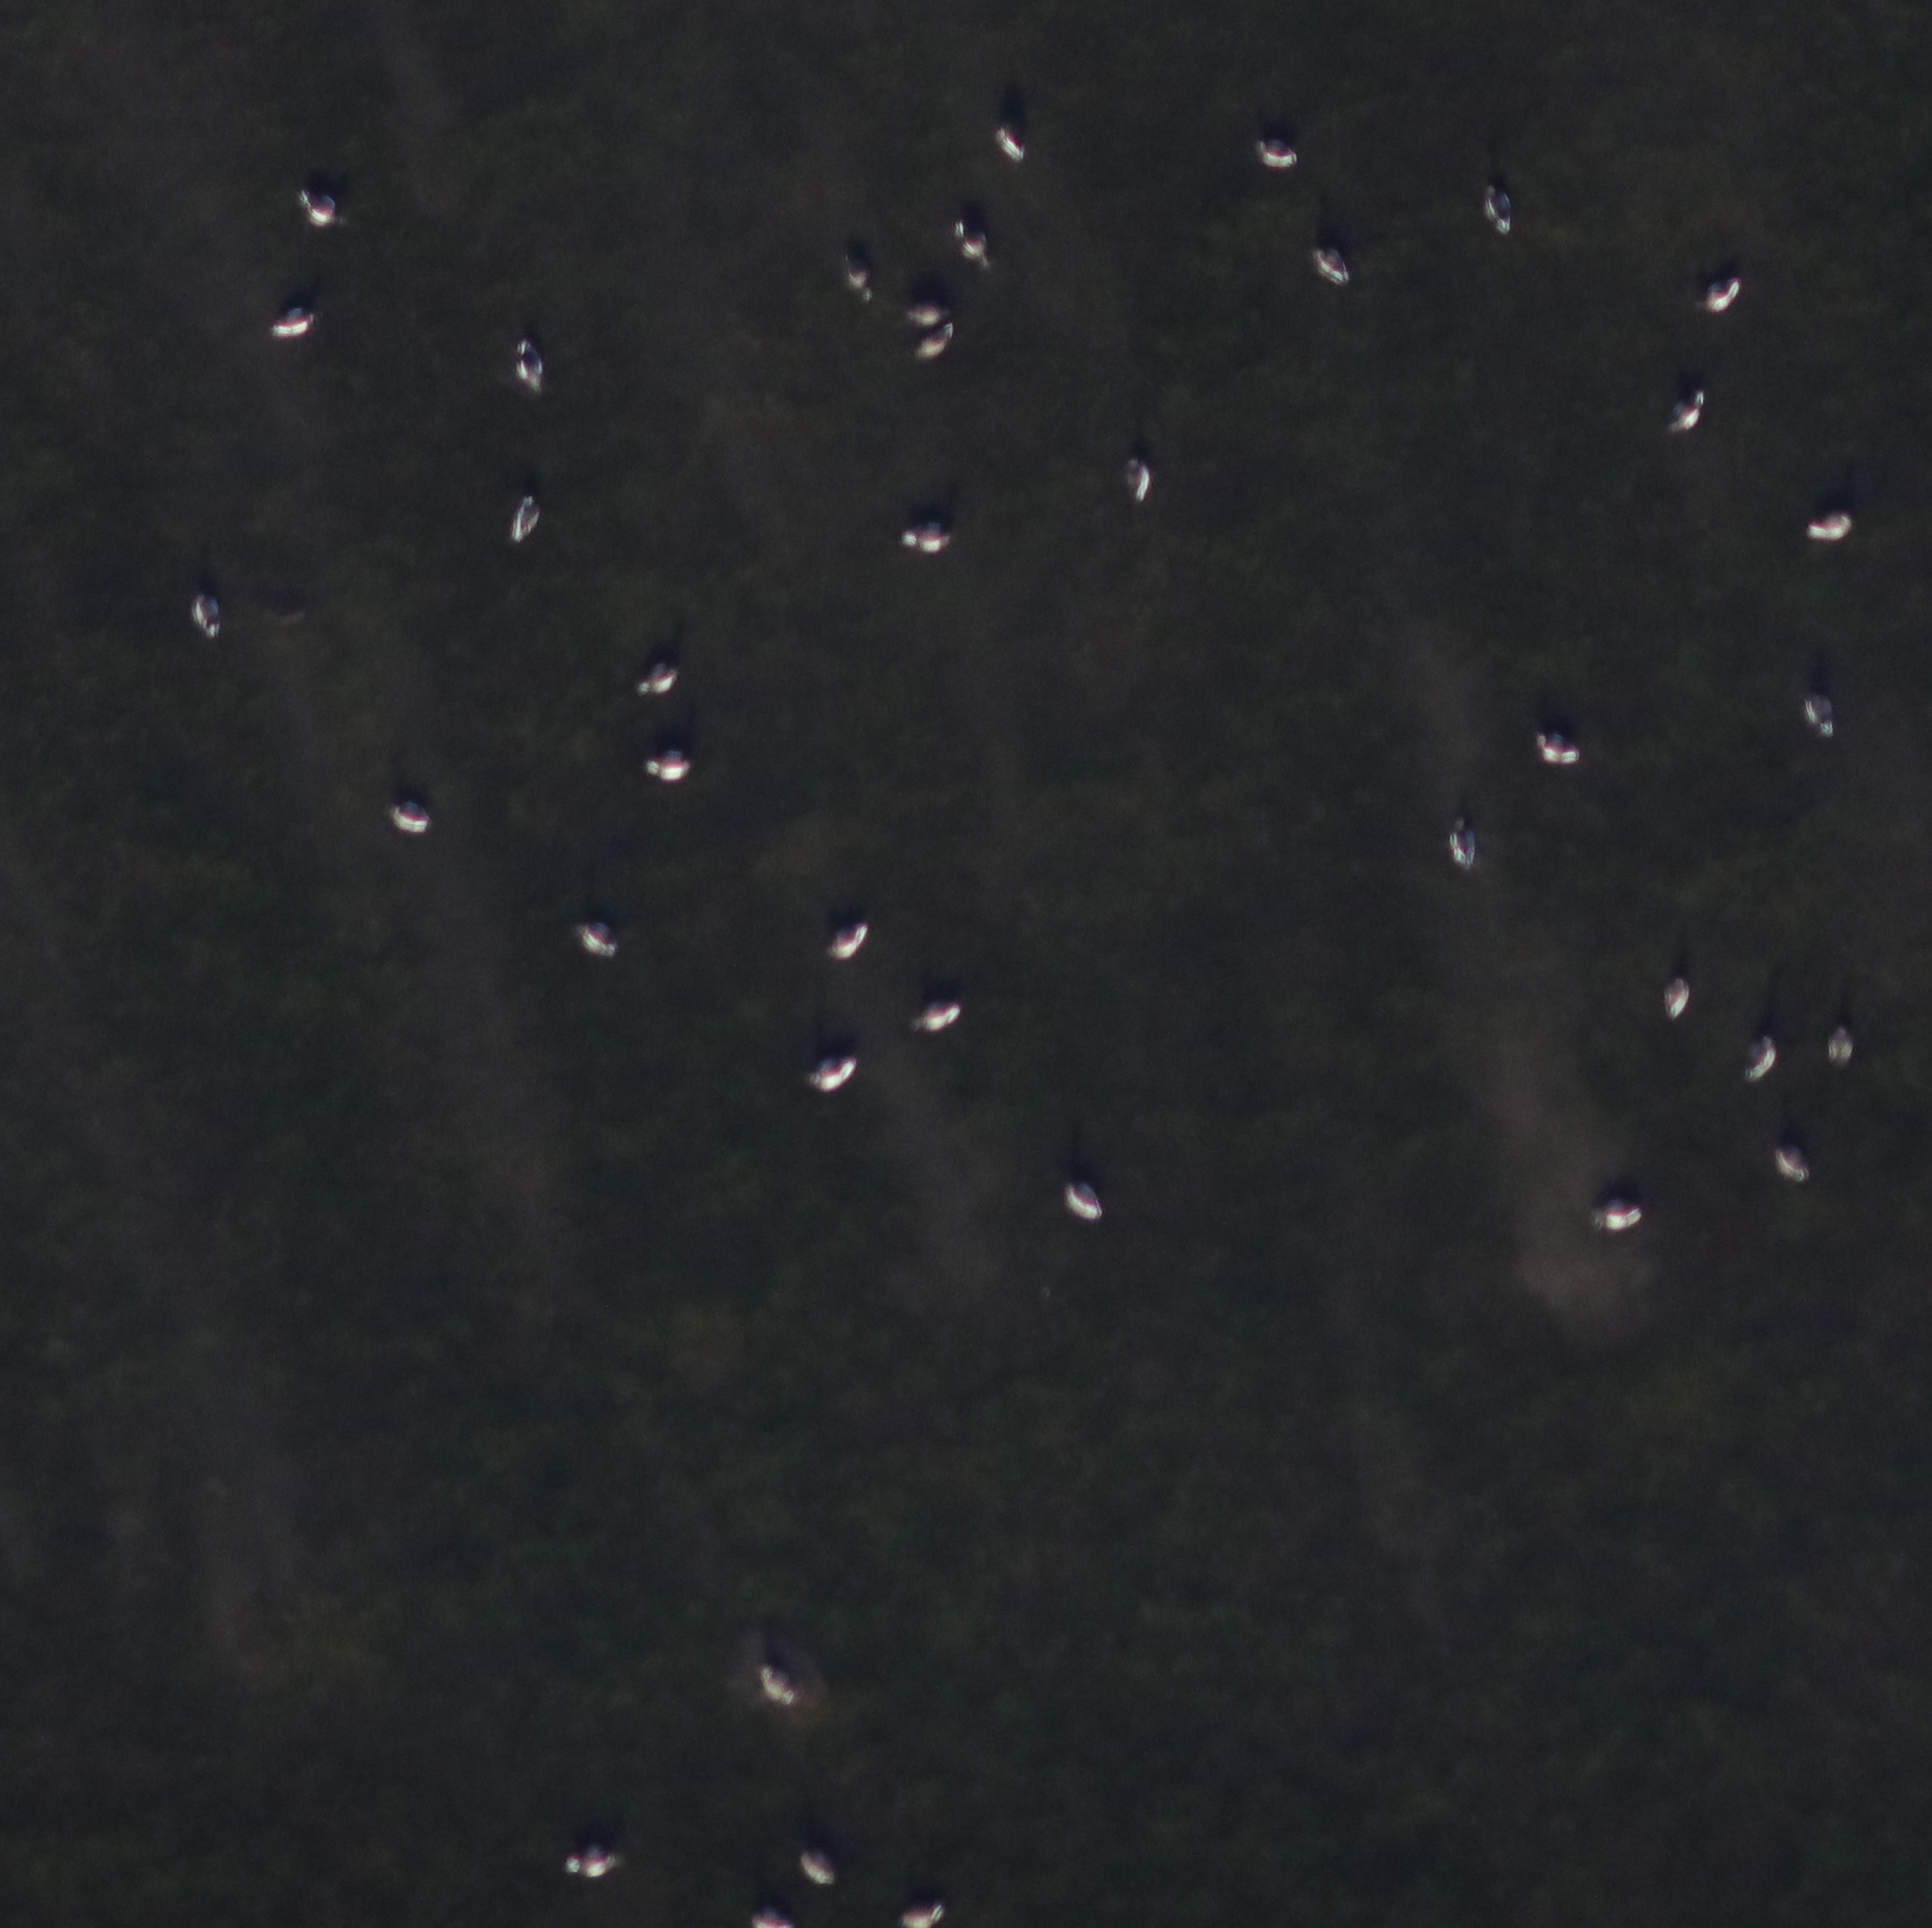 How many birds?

38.